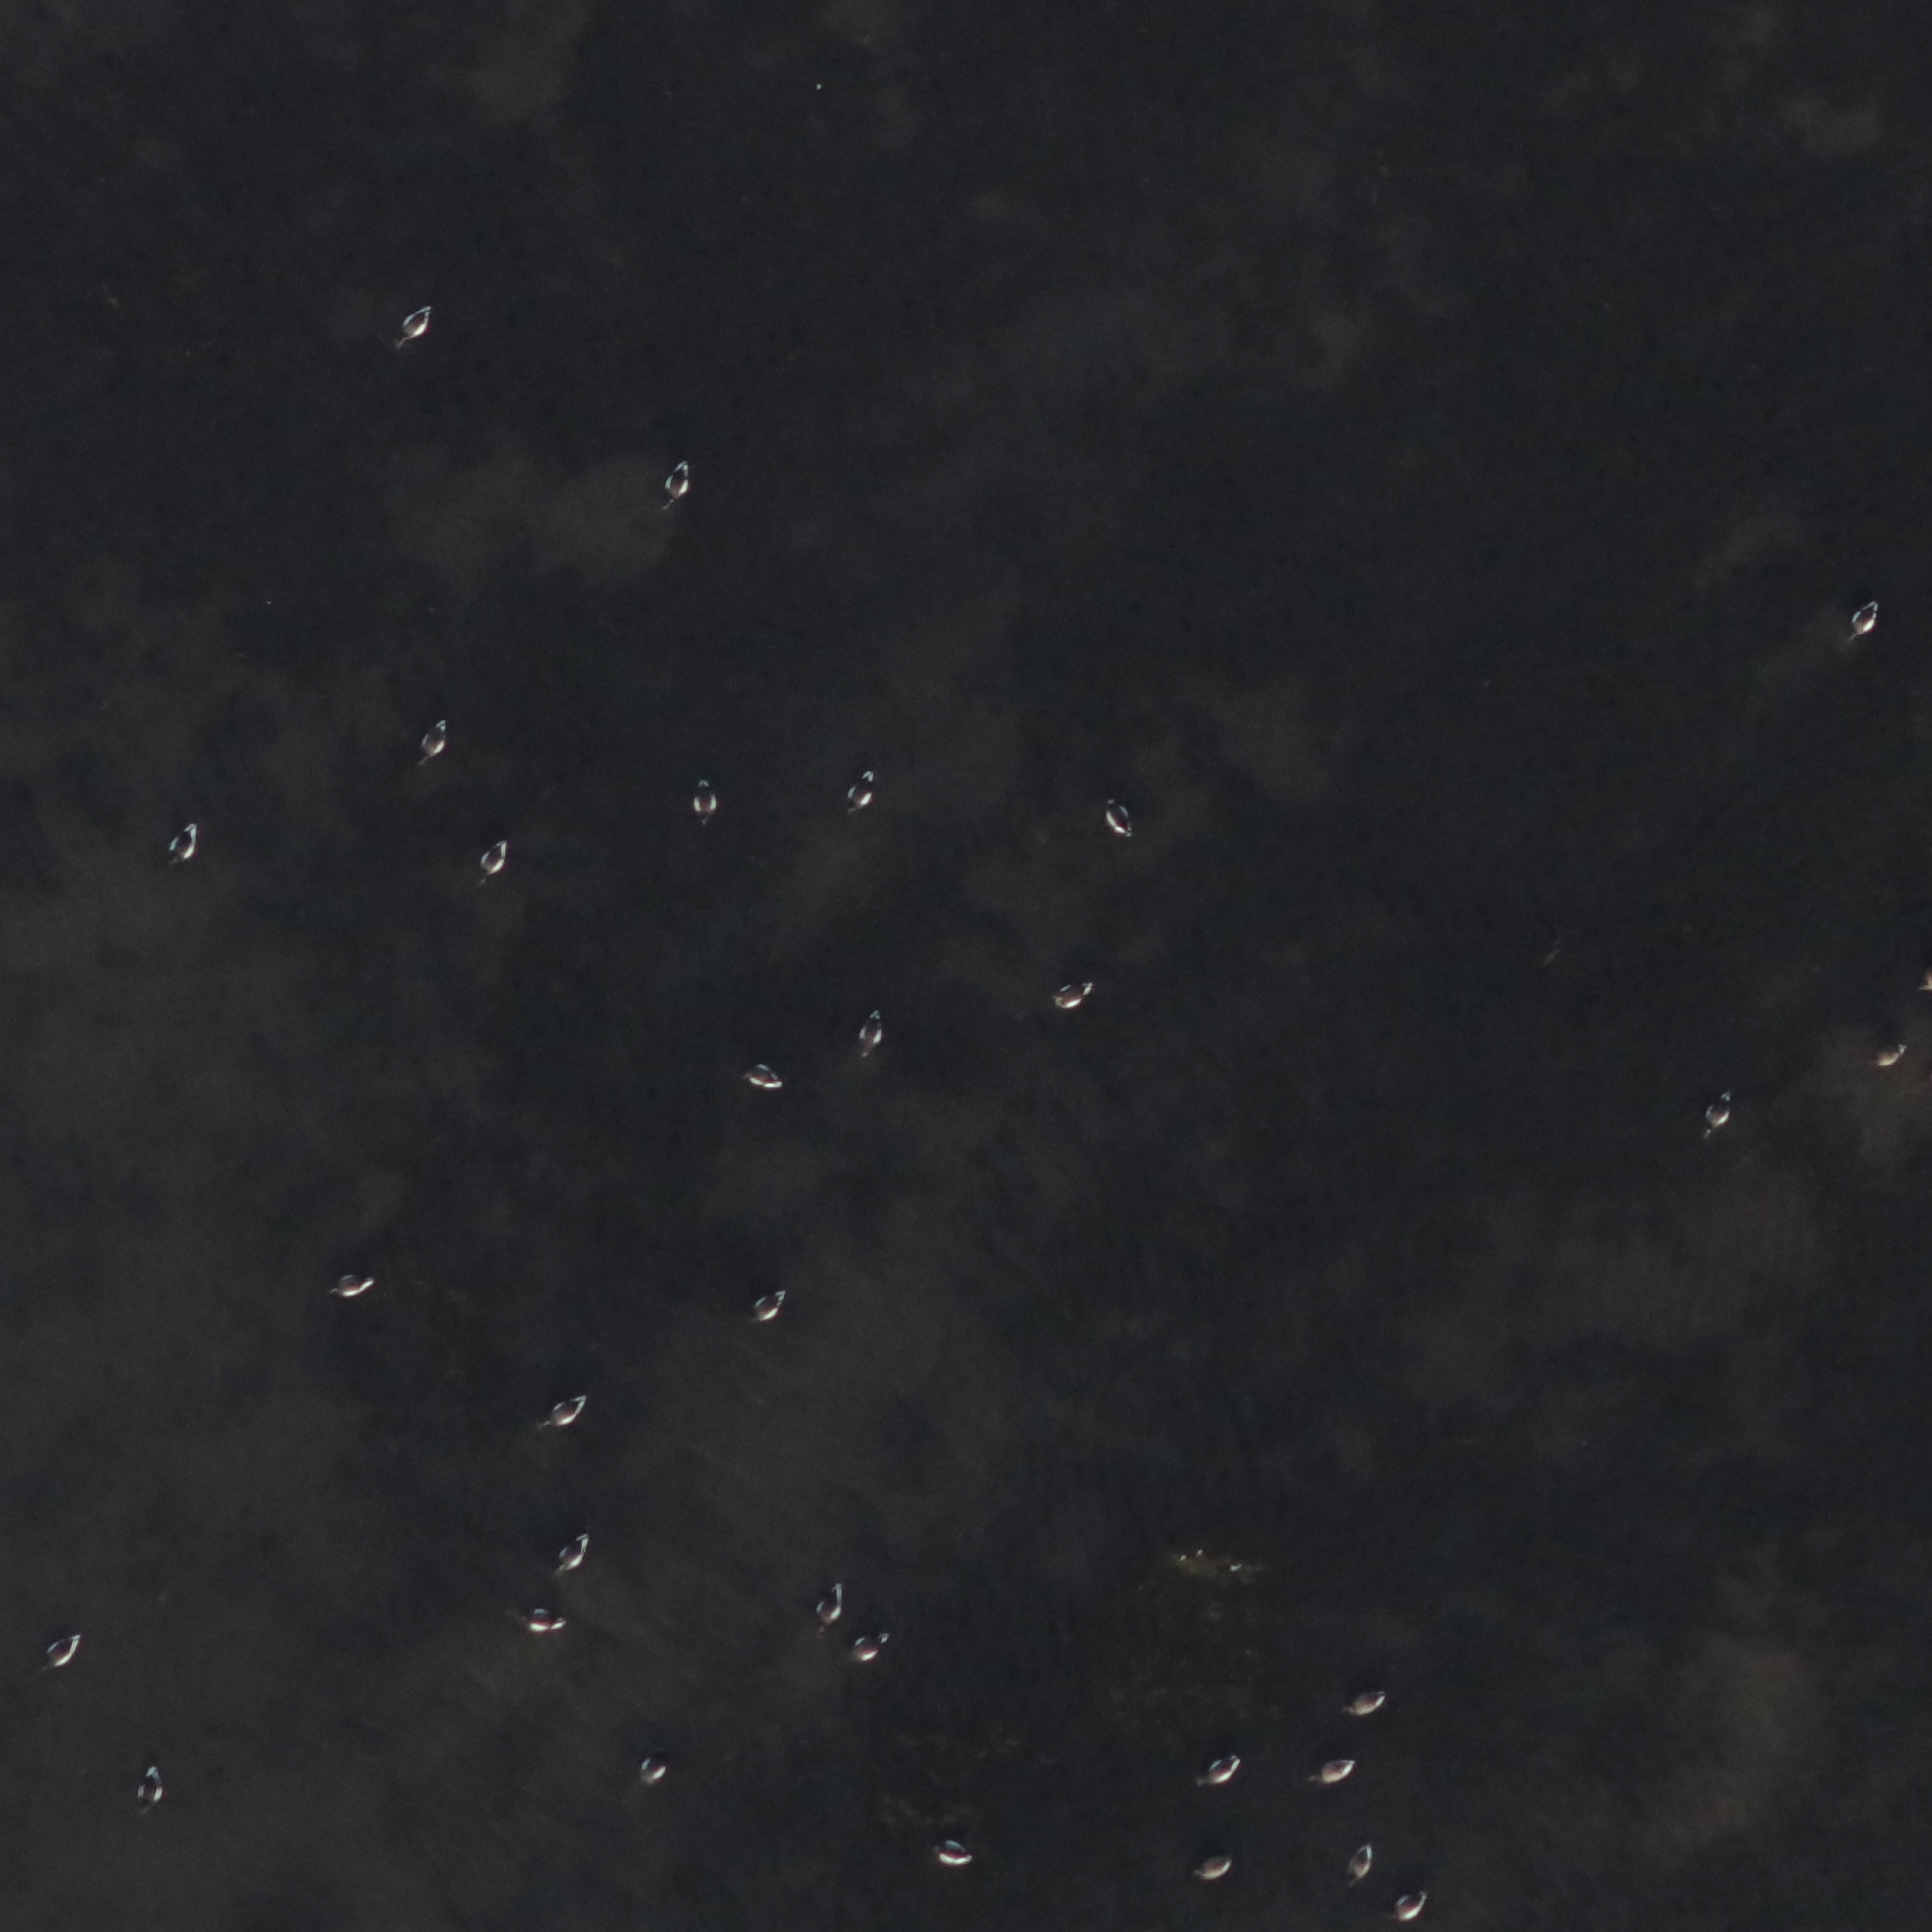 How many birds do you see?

31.